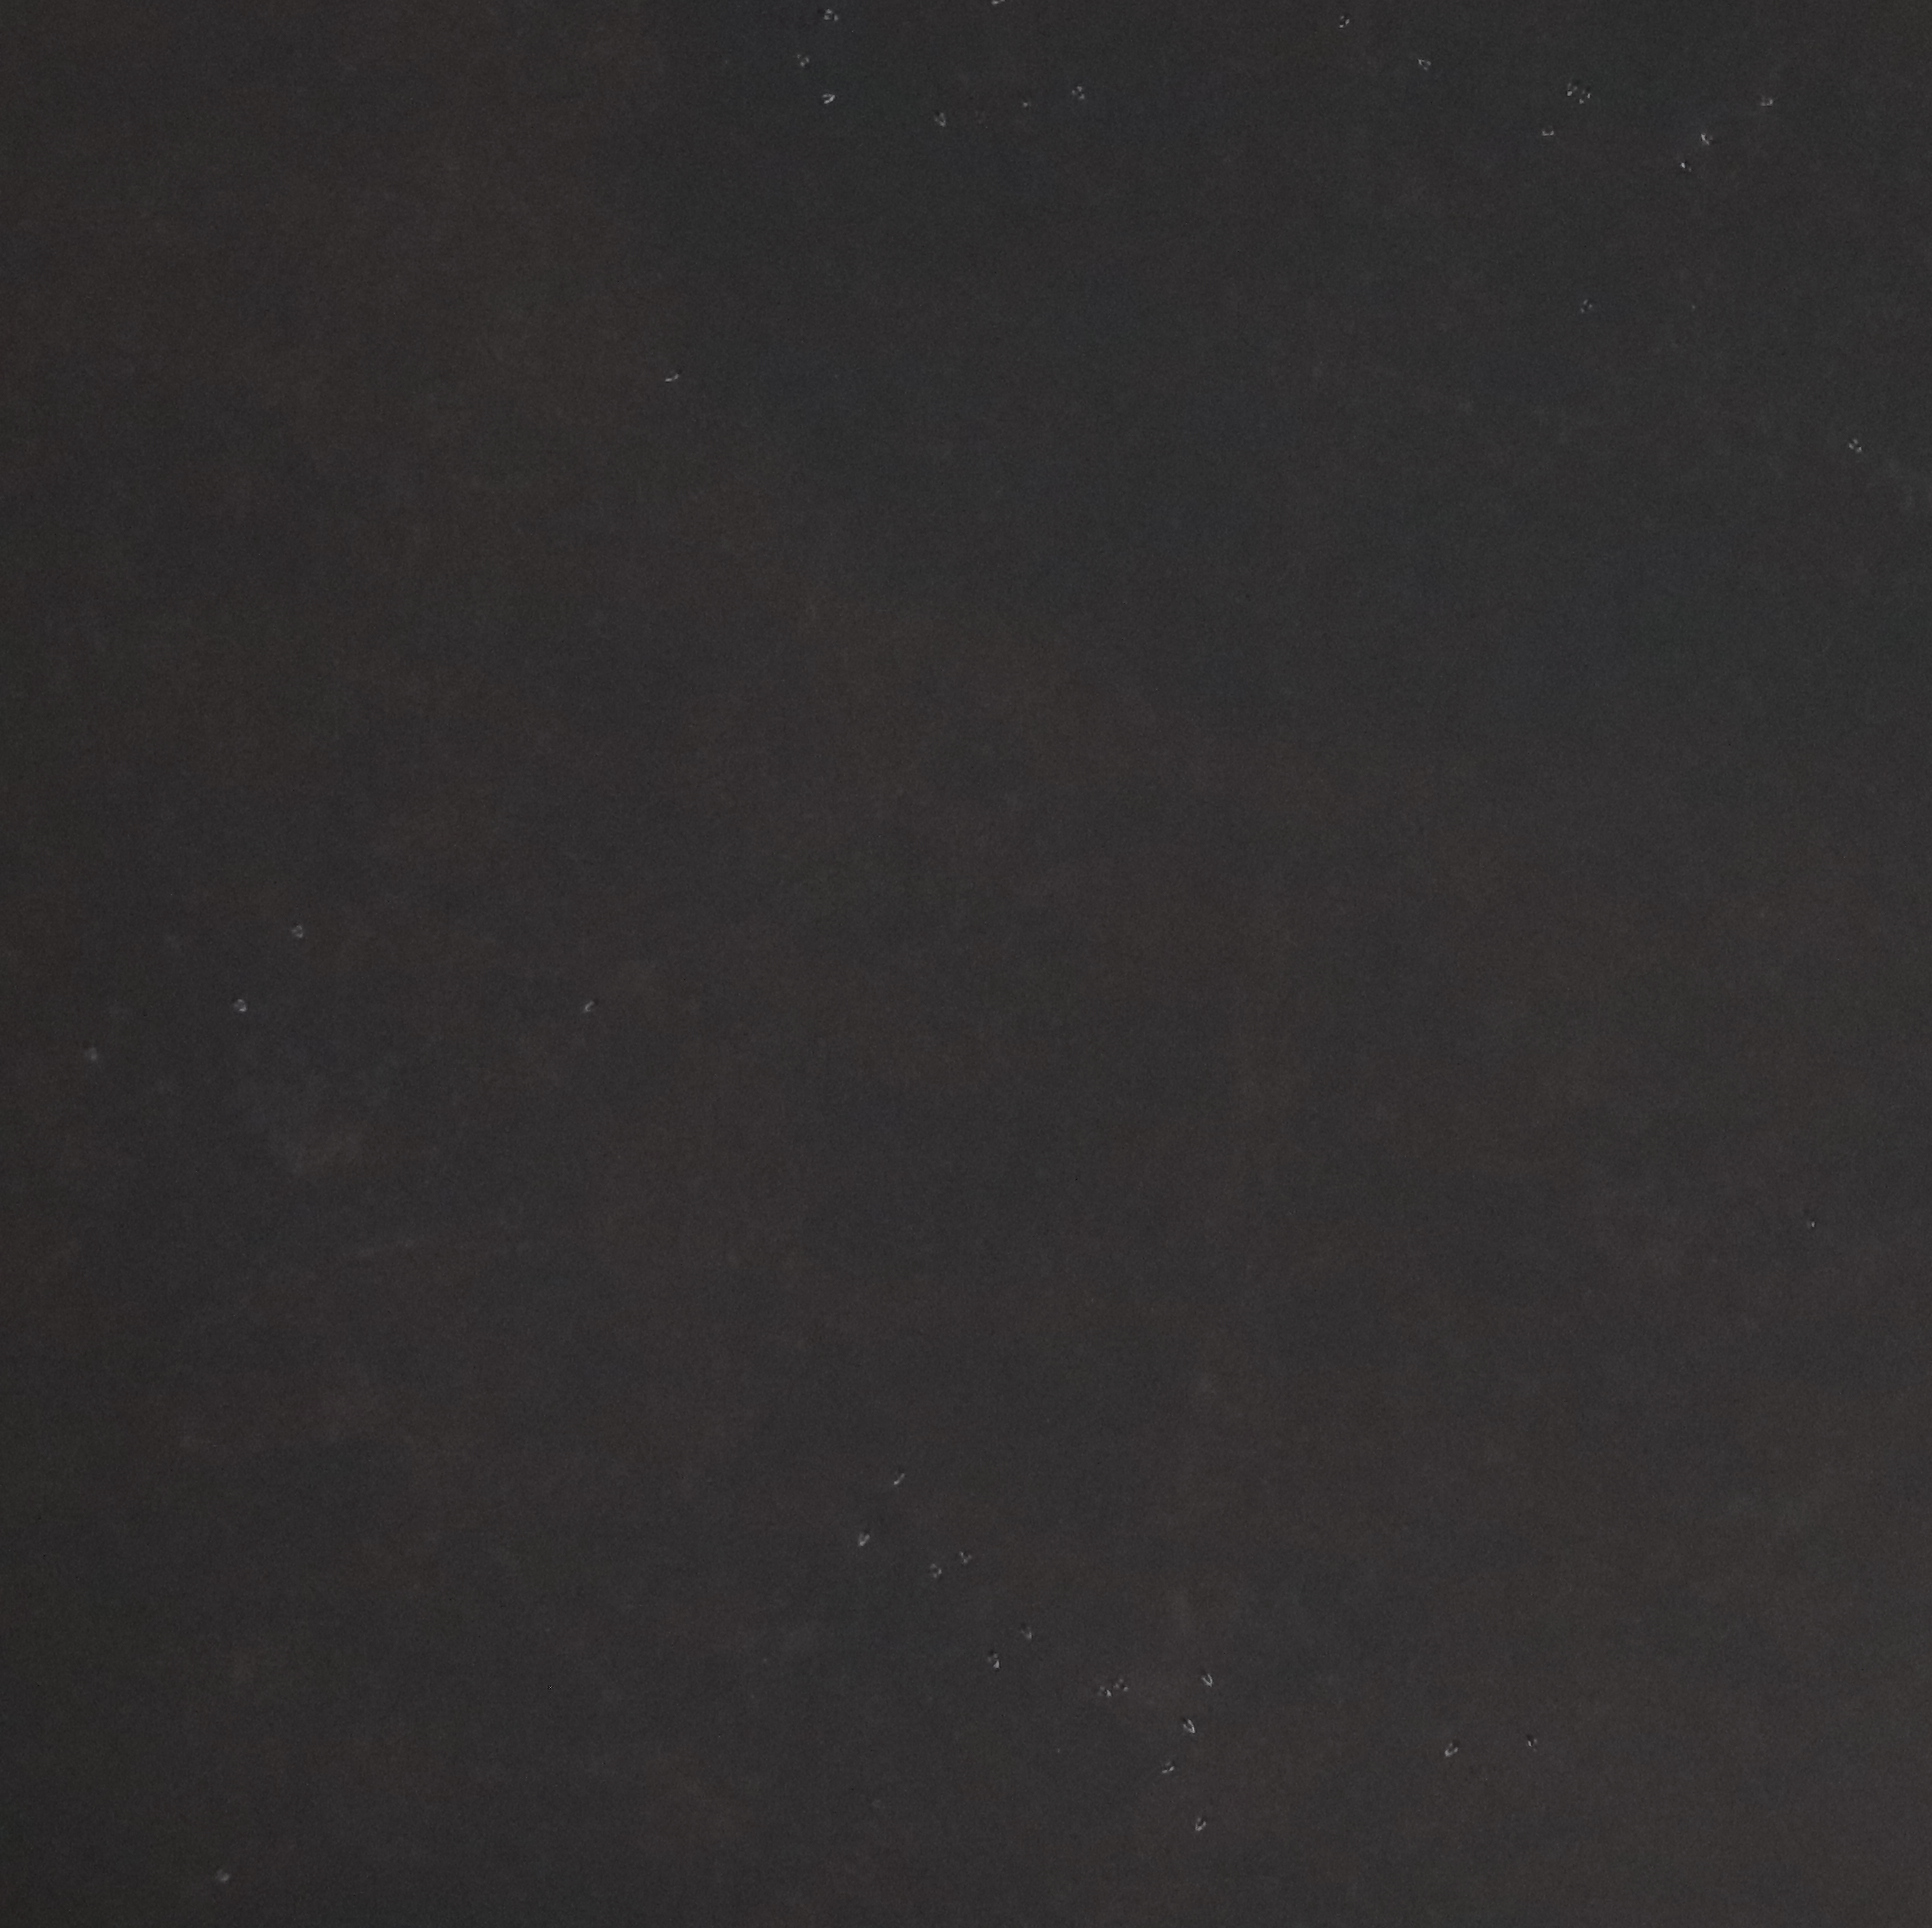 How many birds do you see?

36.